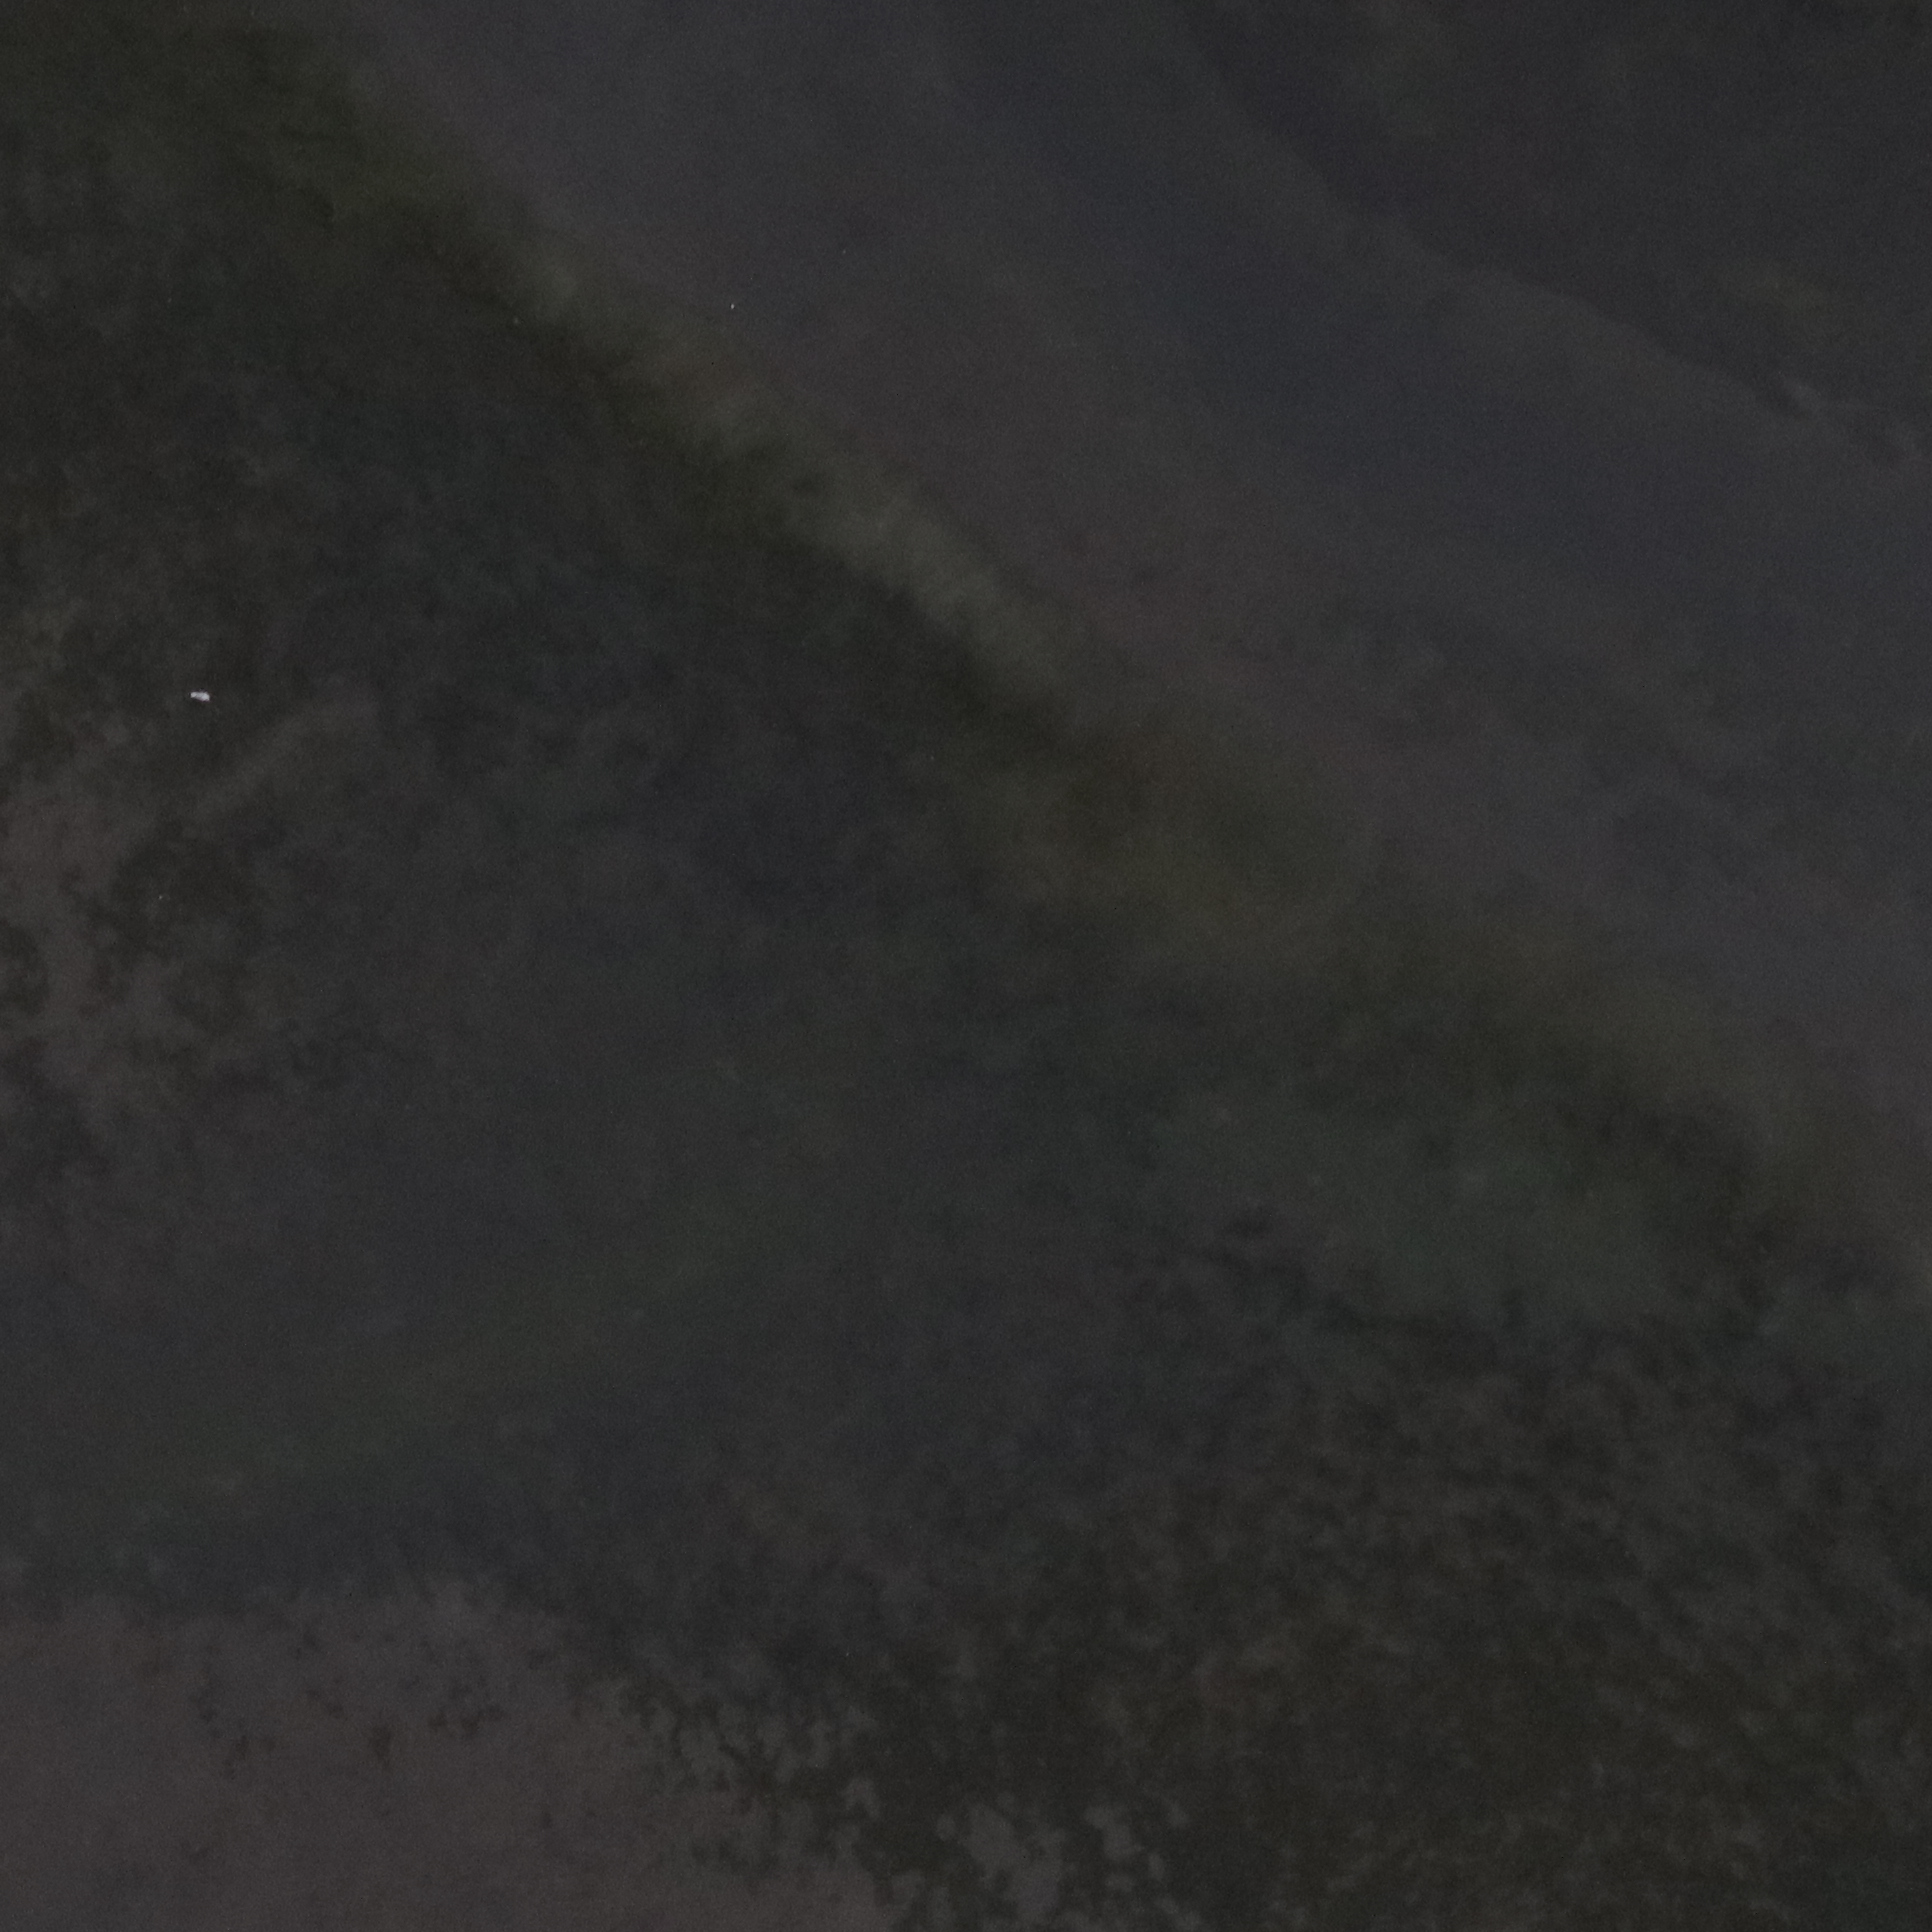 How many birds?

1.